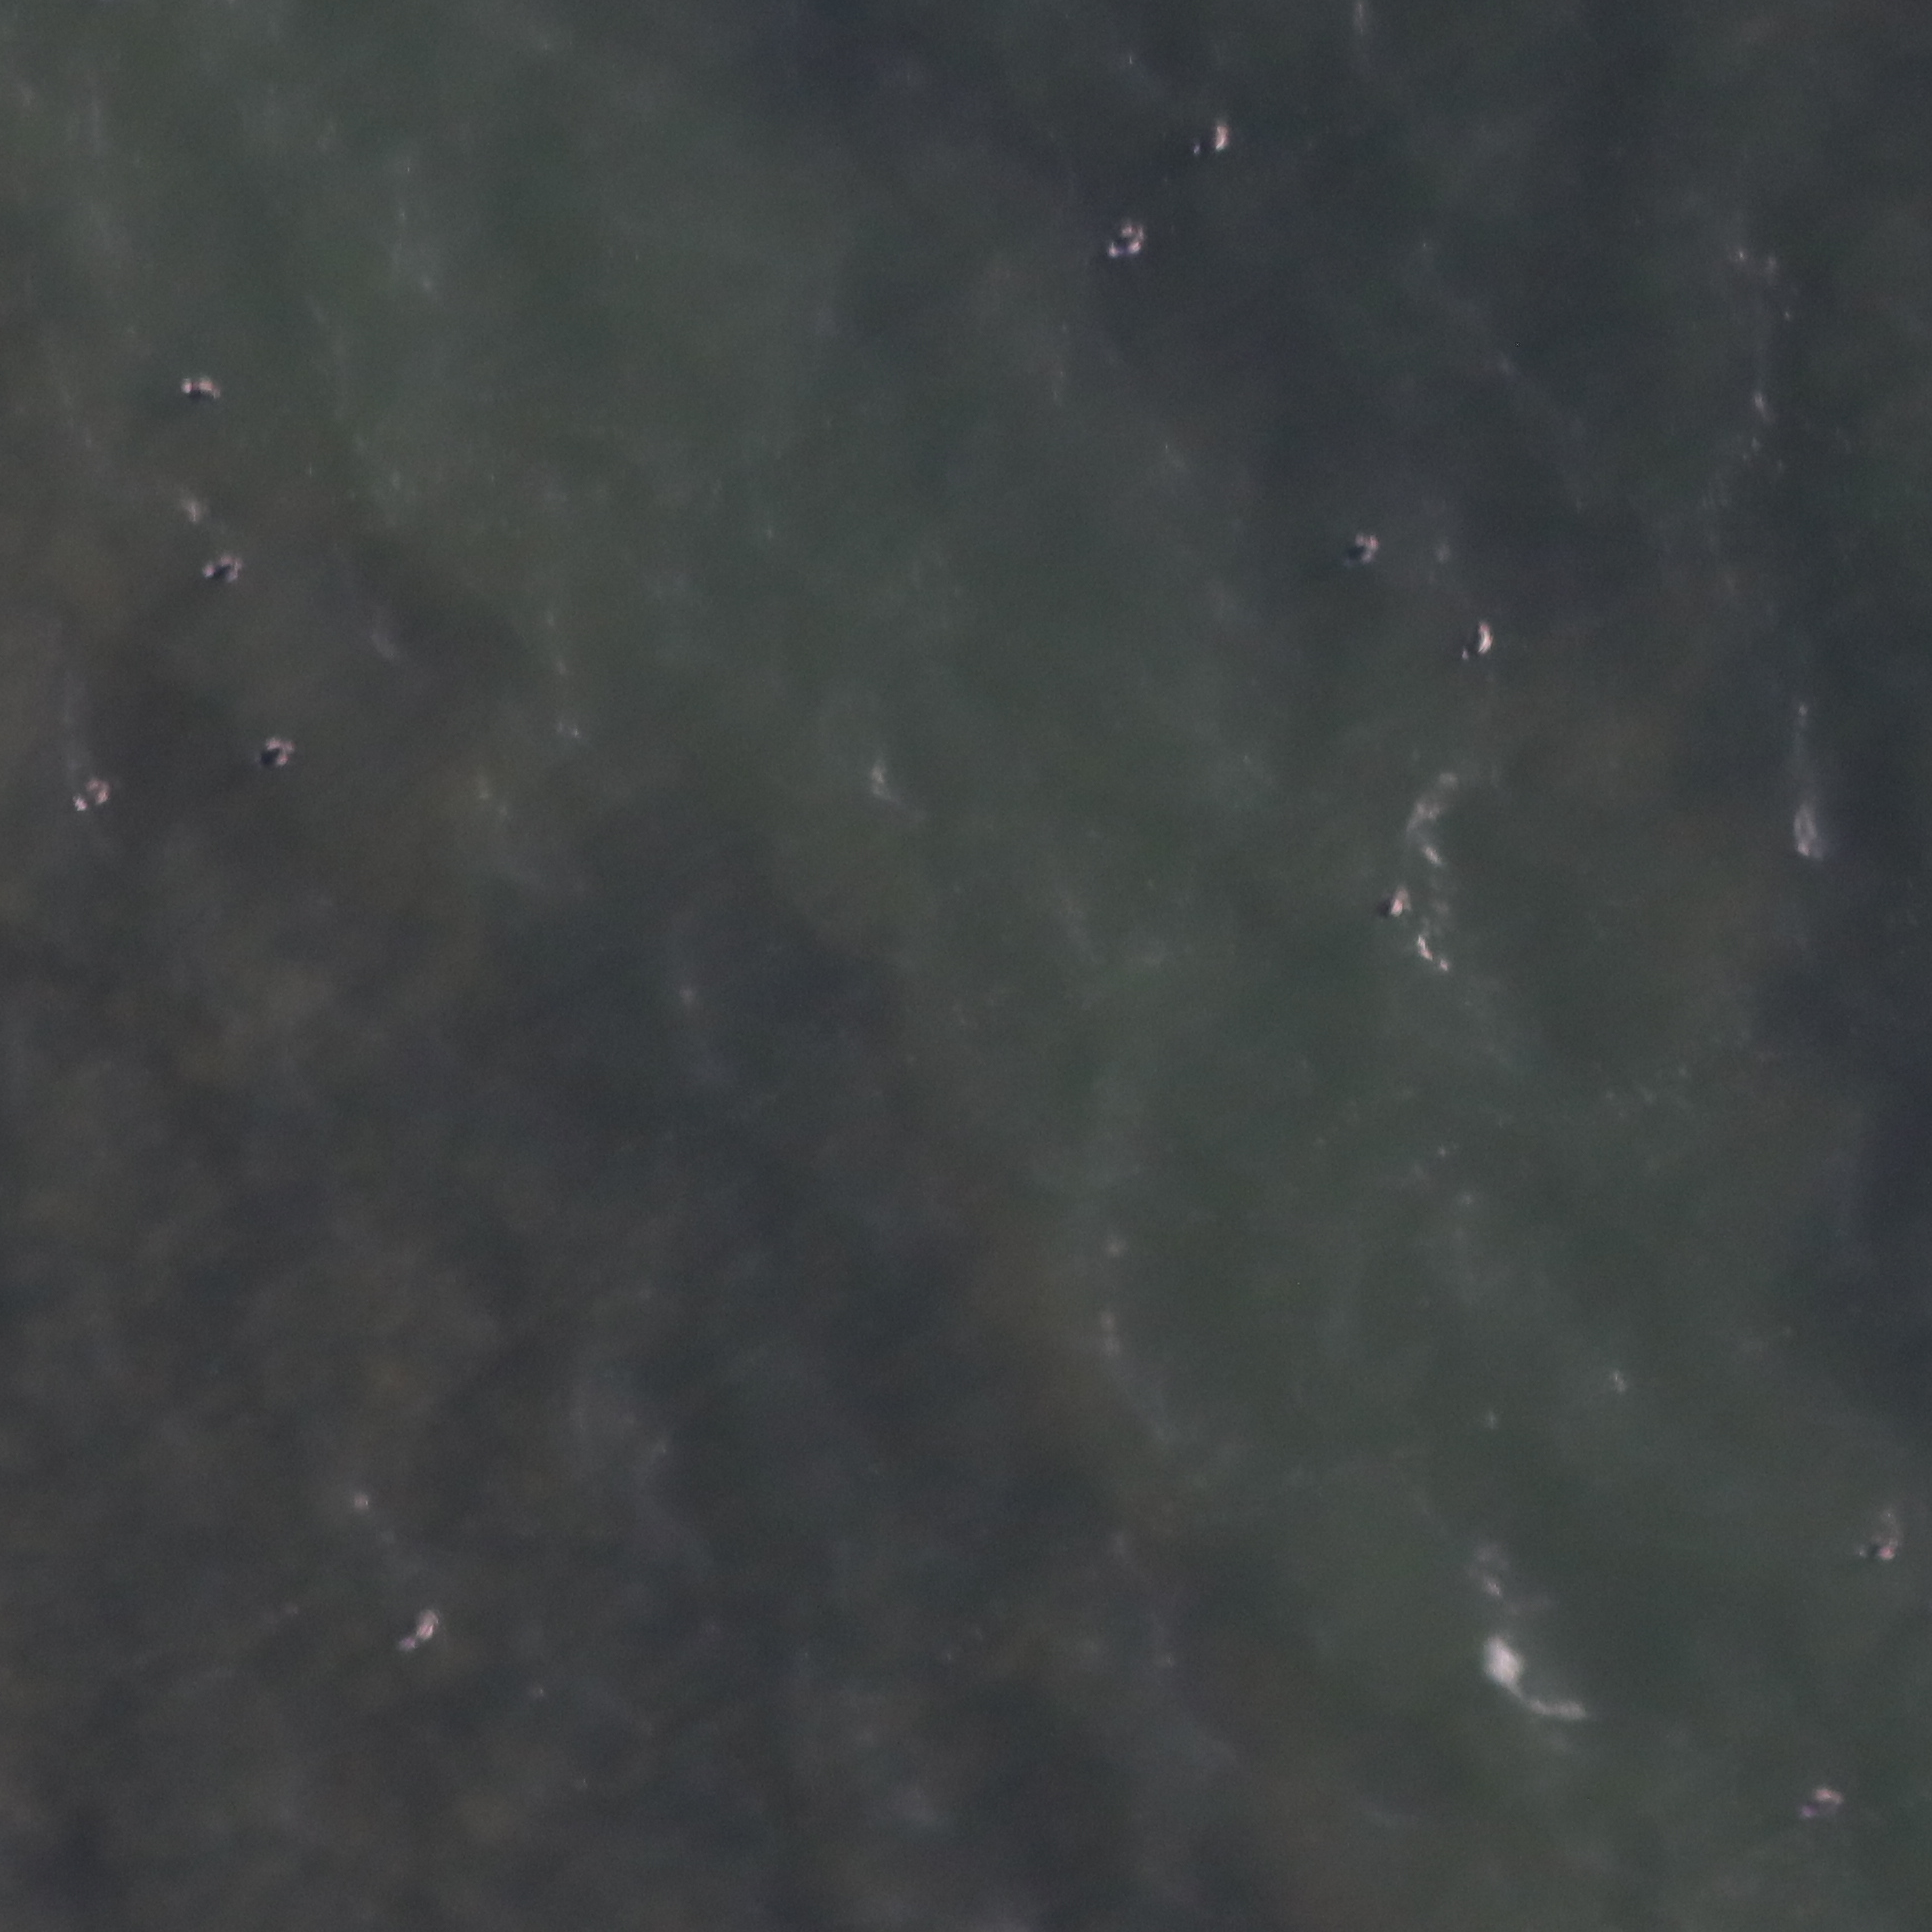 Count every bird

12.